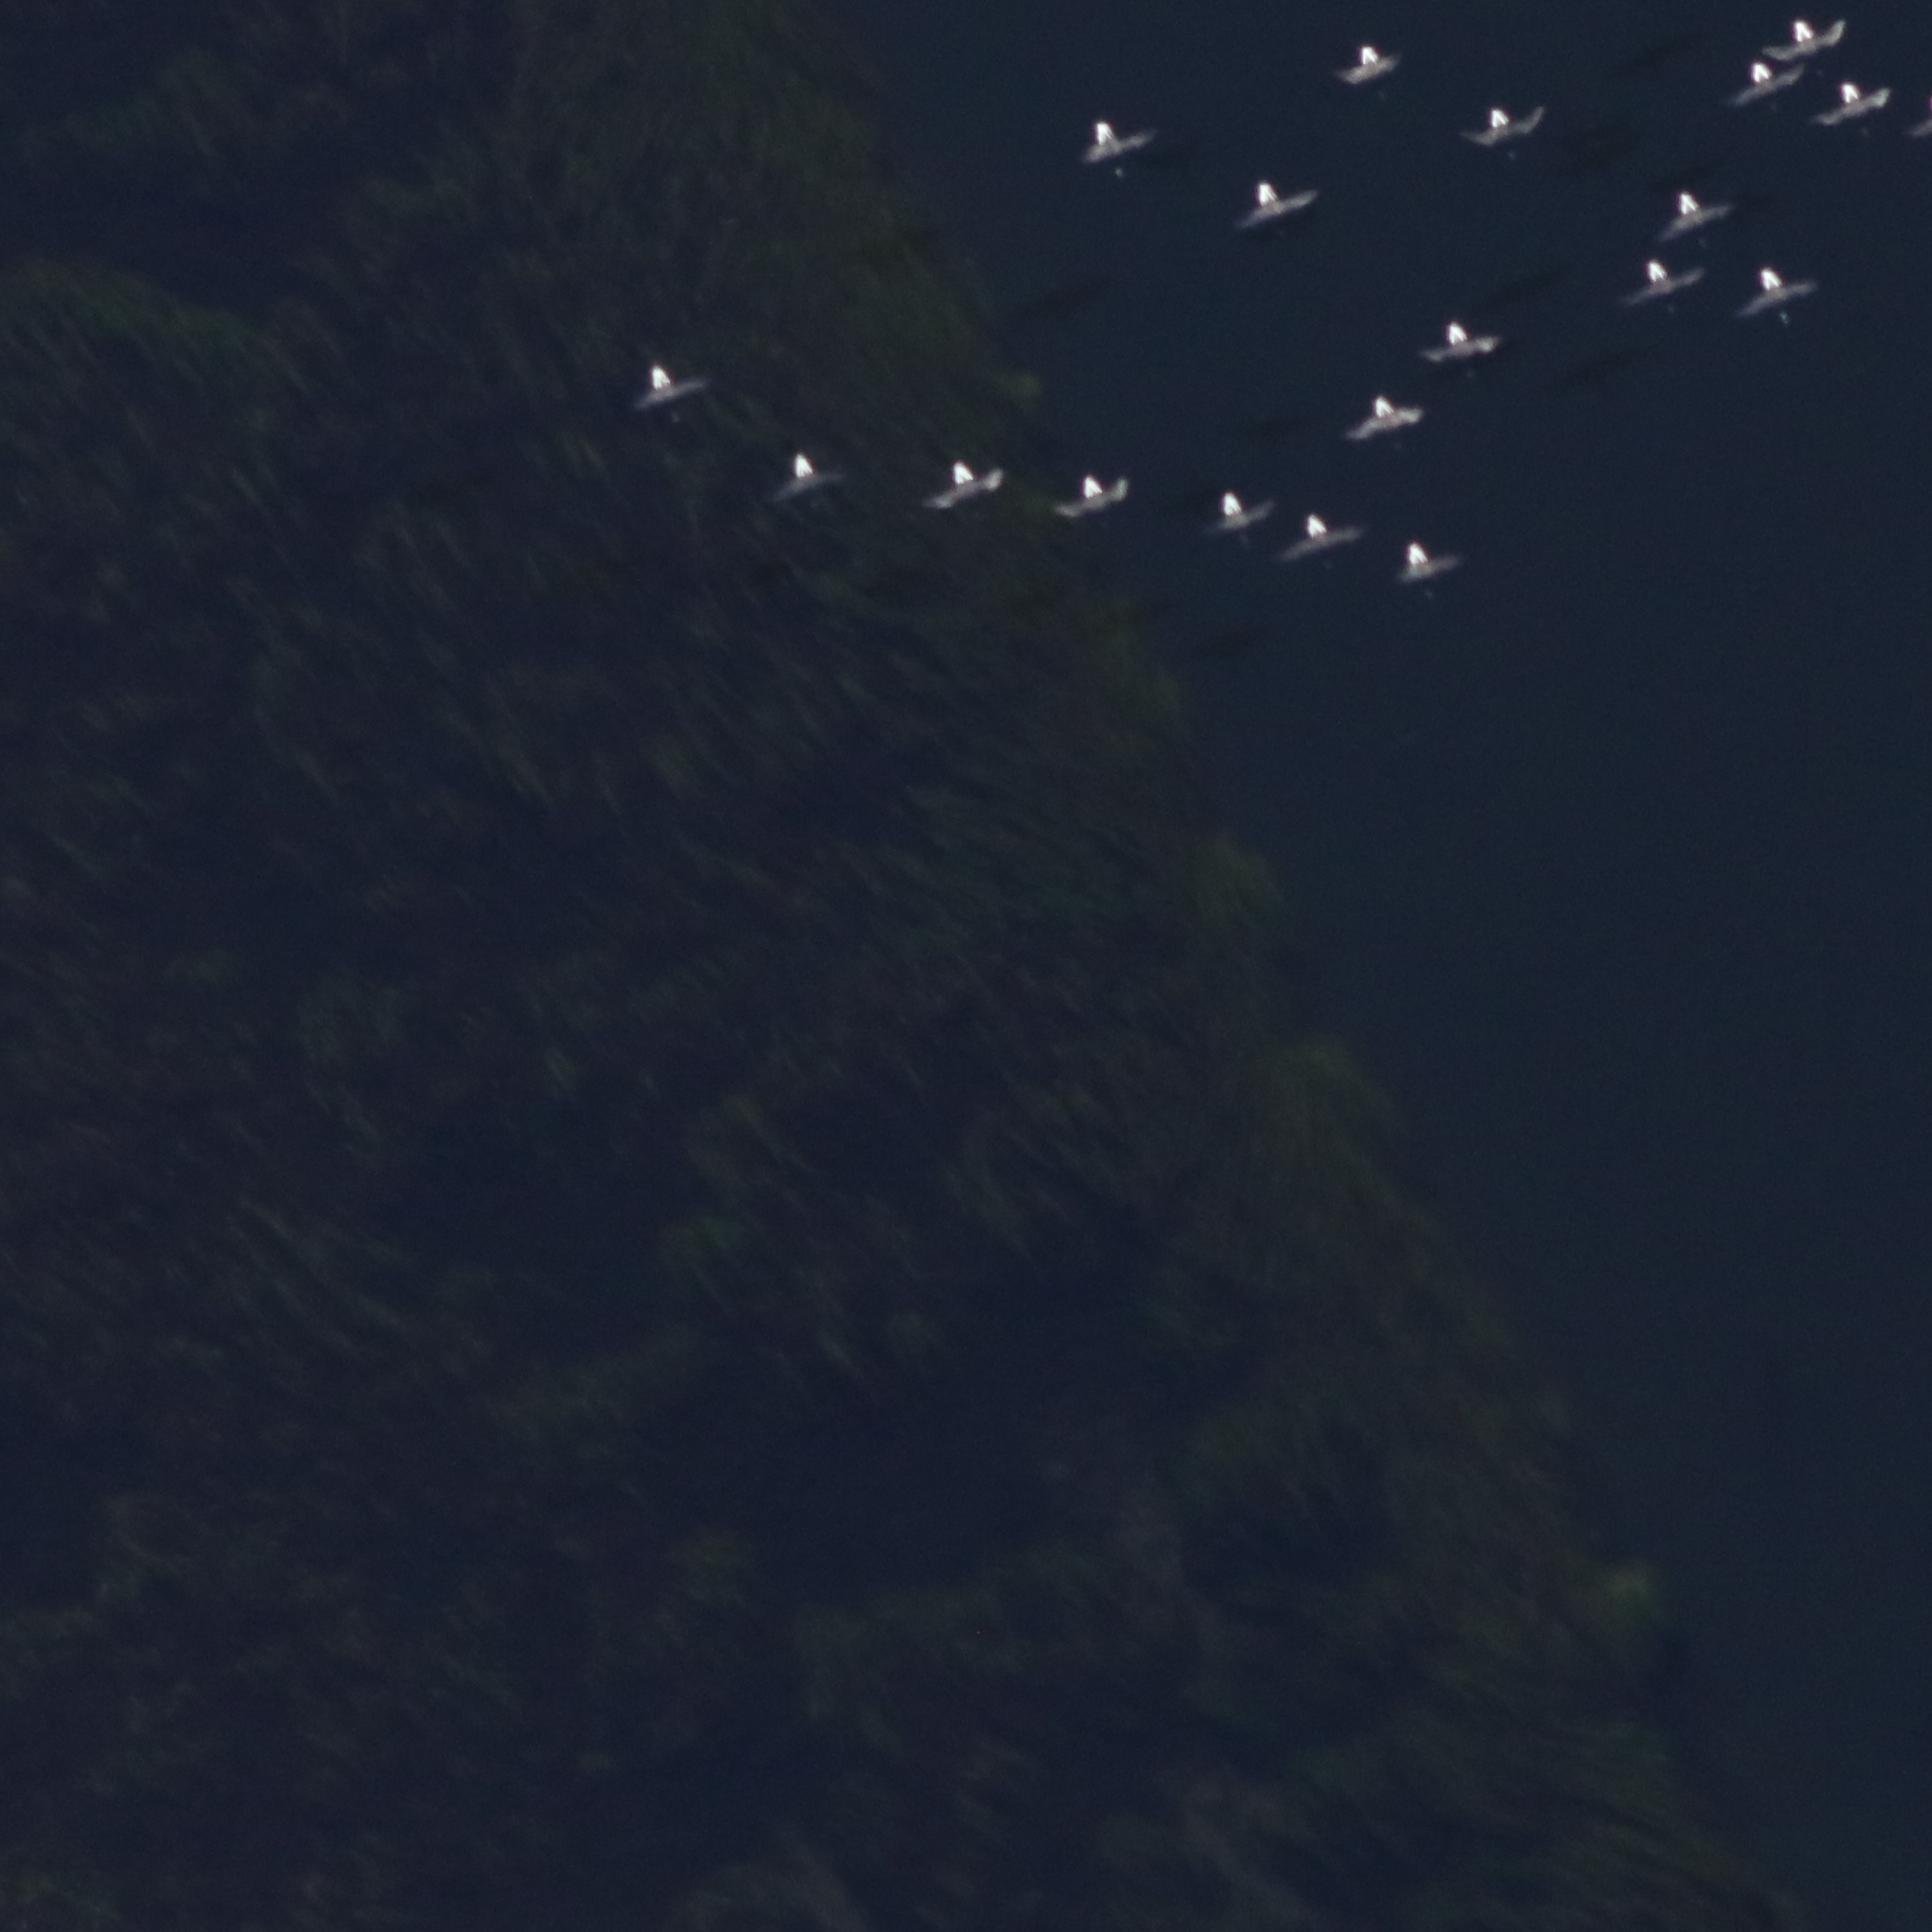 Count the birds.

19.